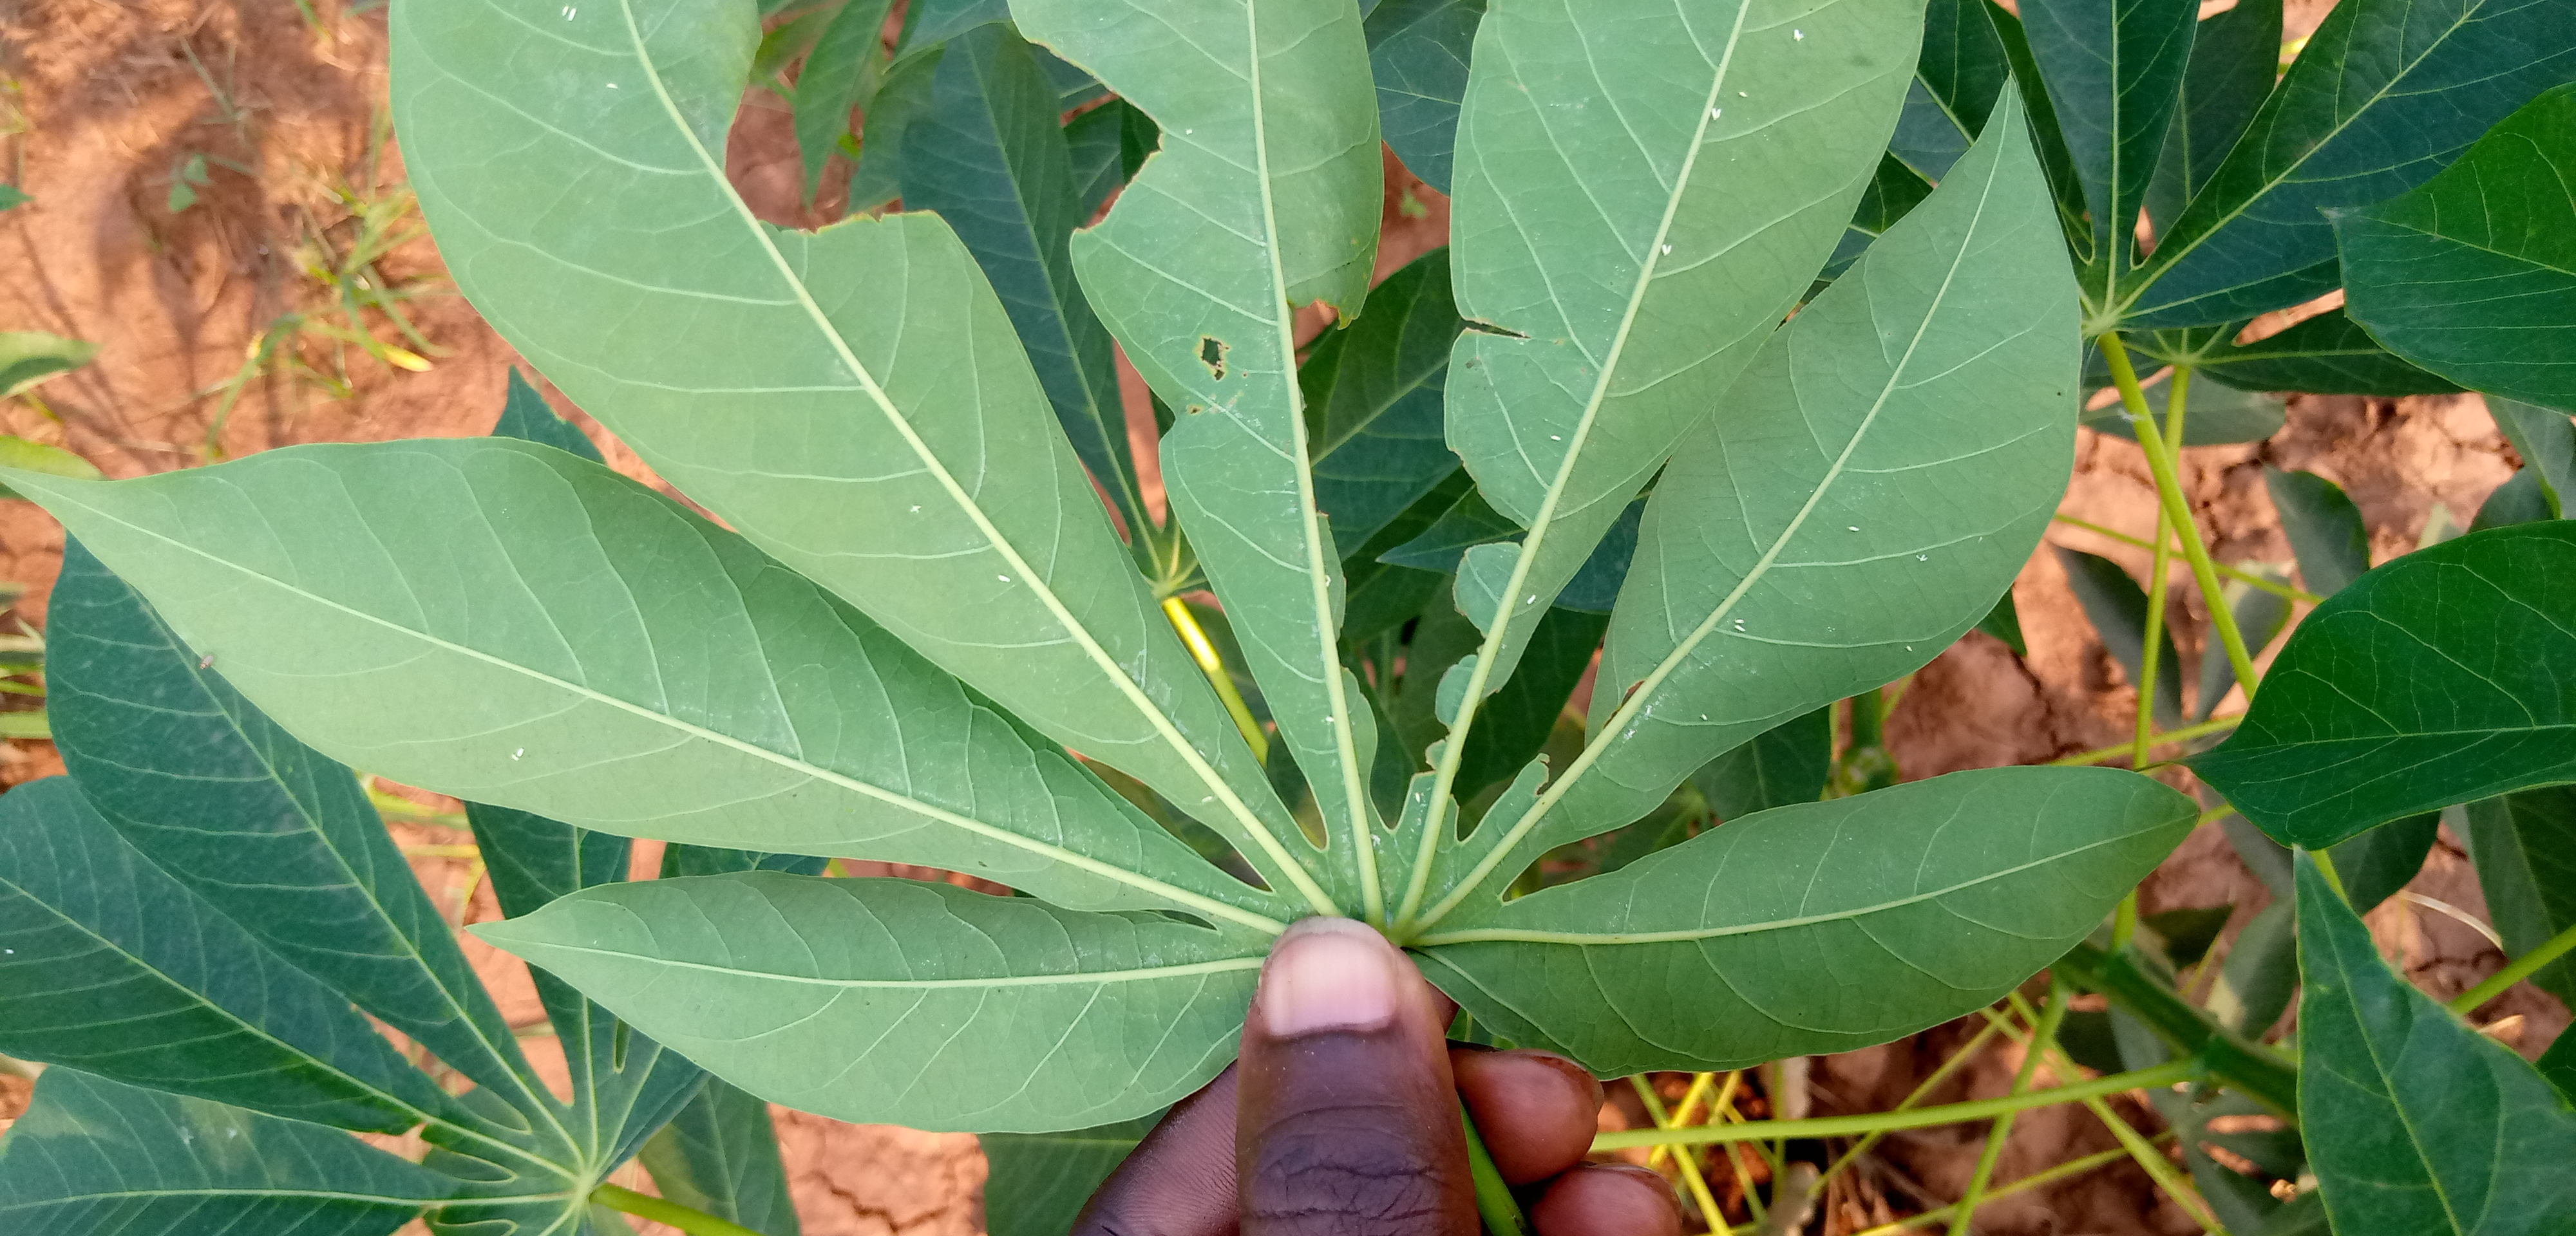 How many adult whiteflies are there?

25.